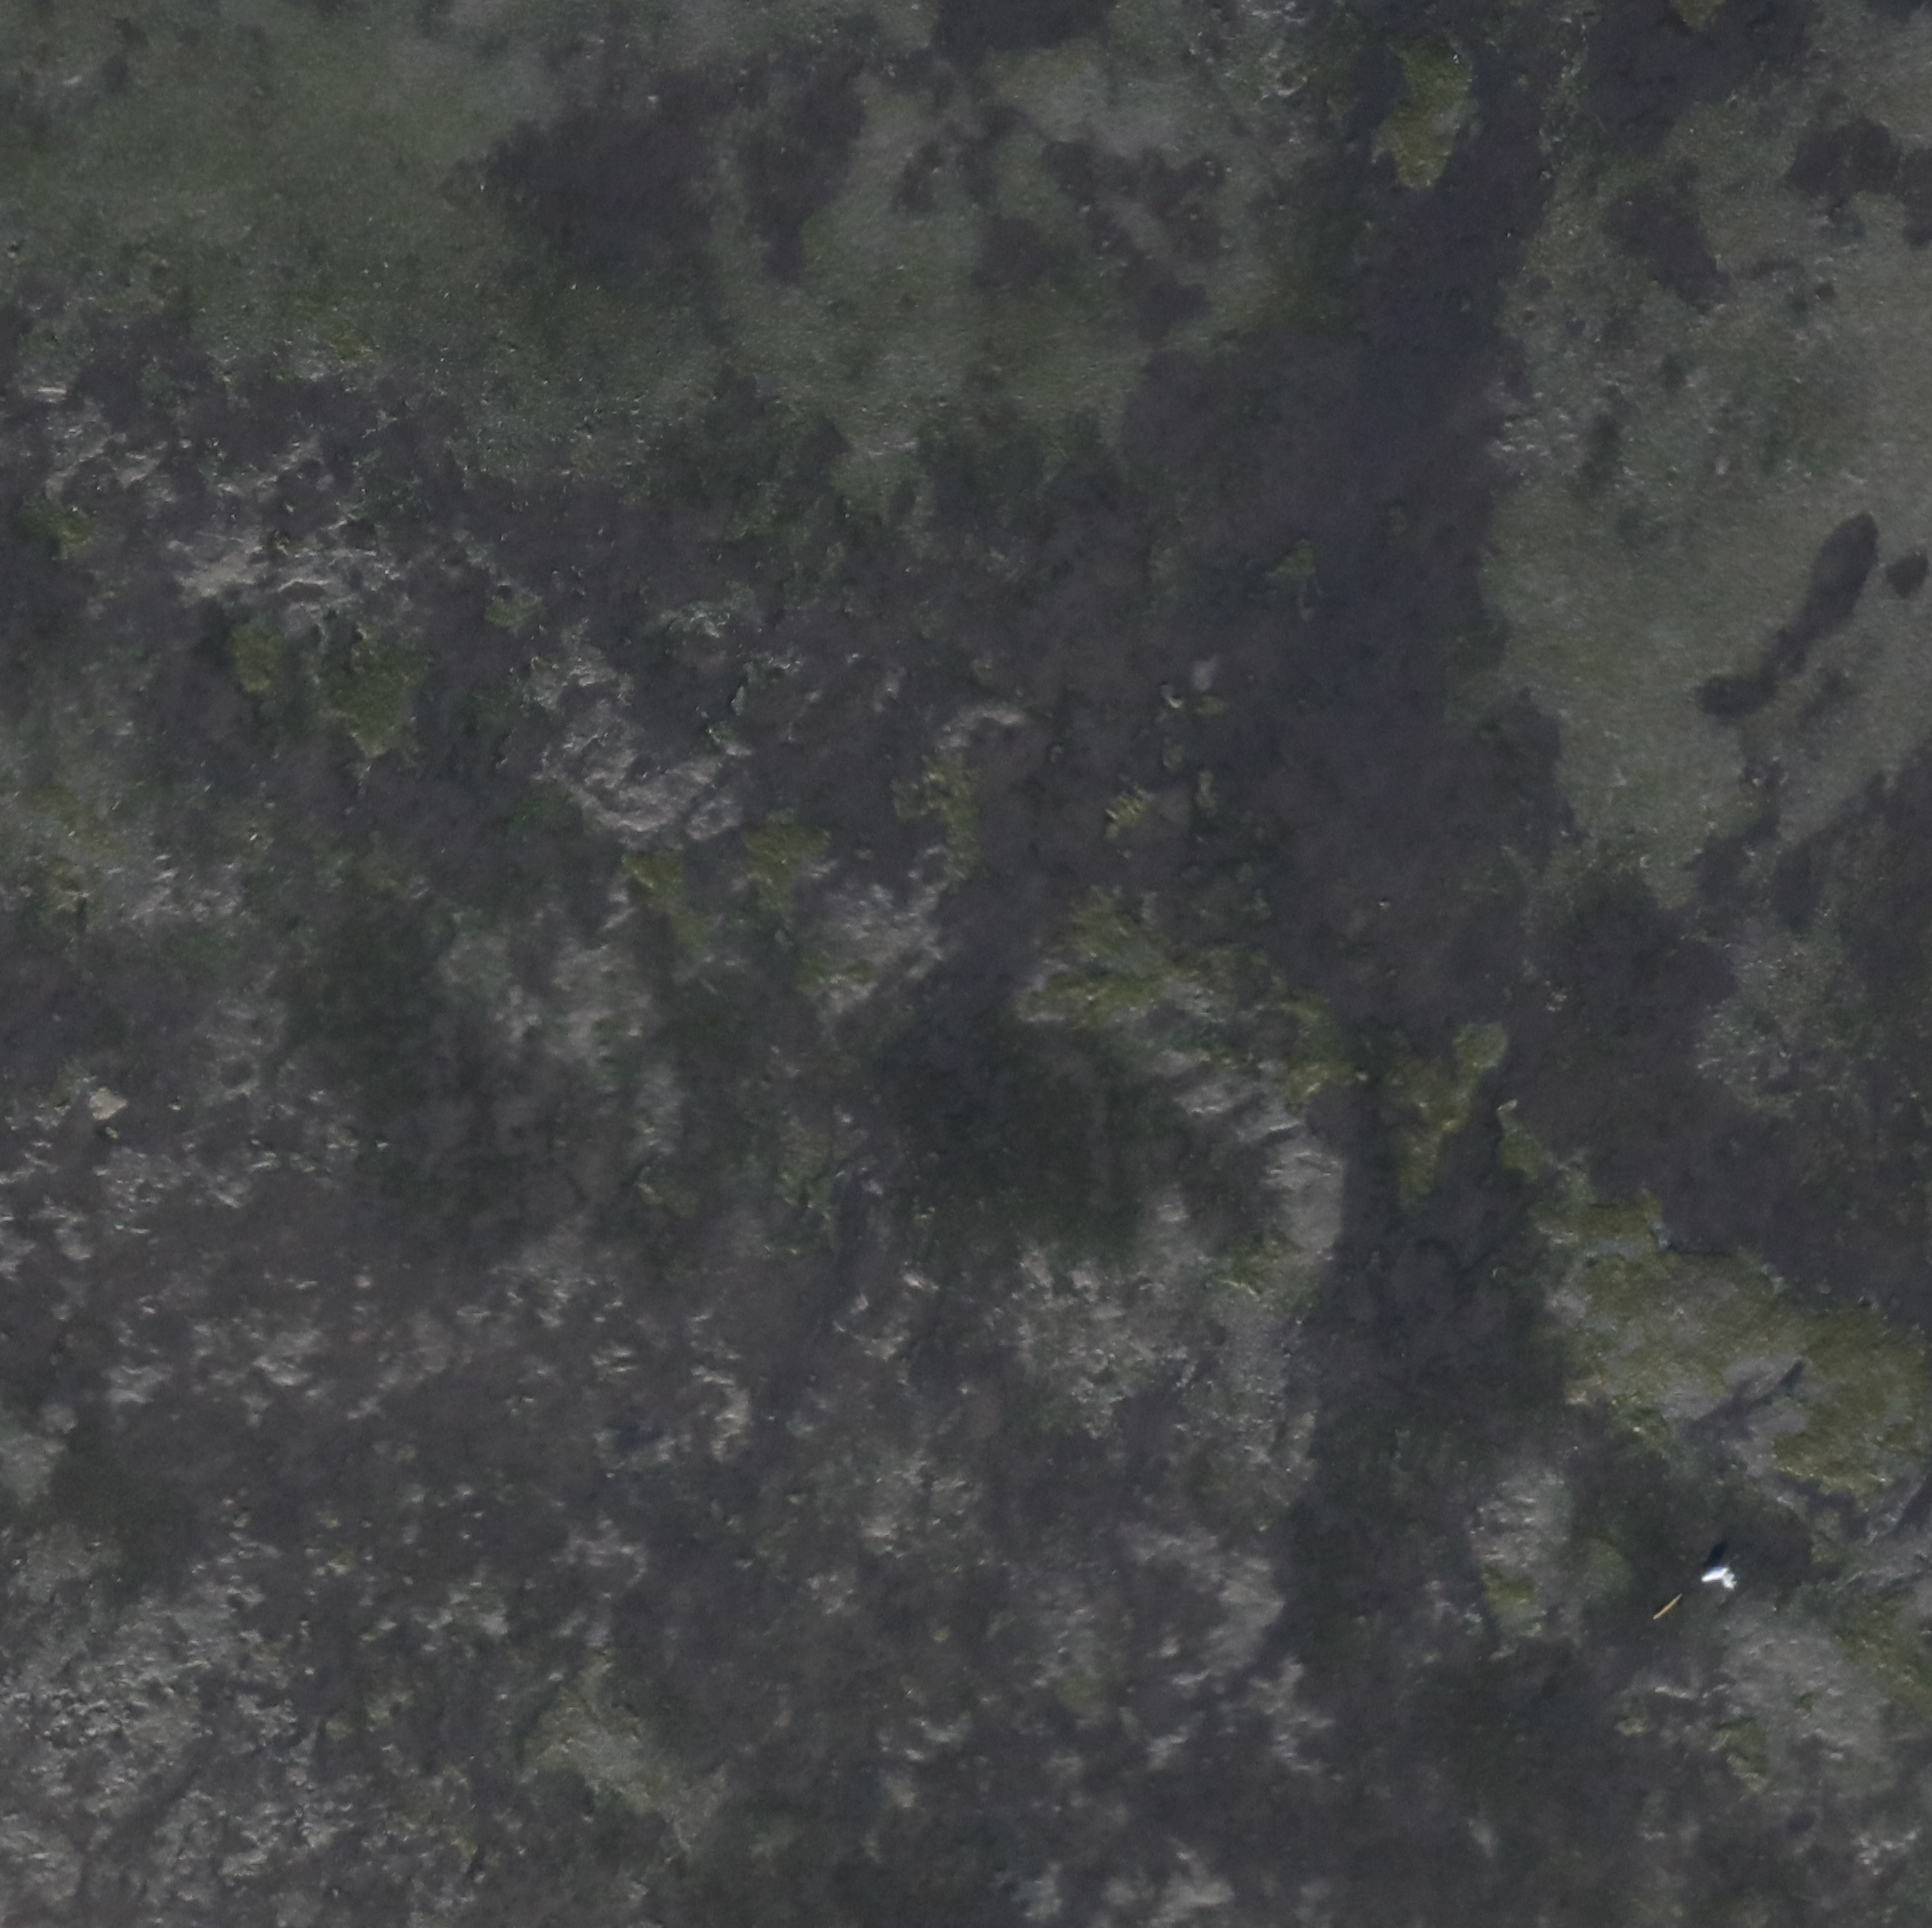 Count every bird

1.